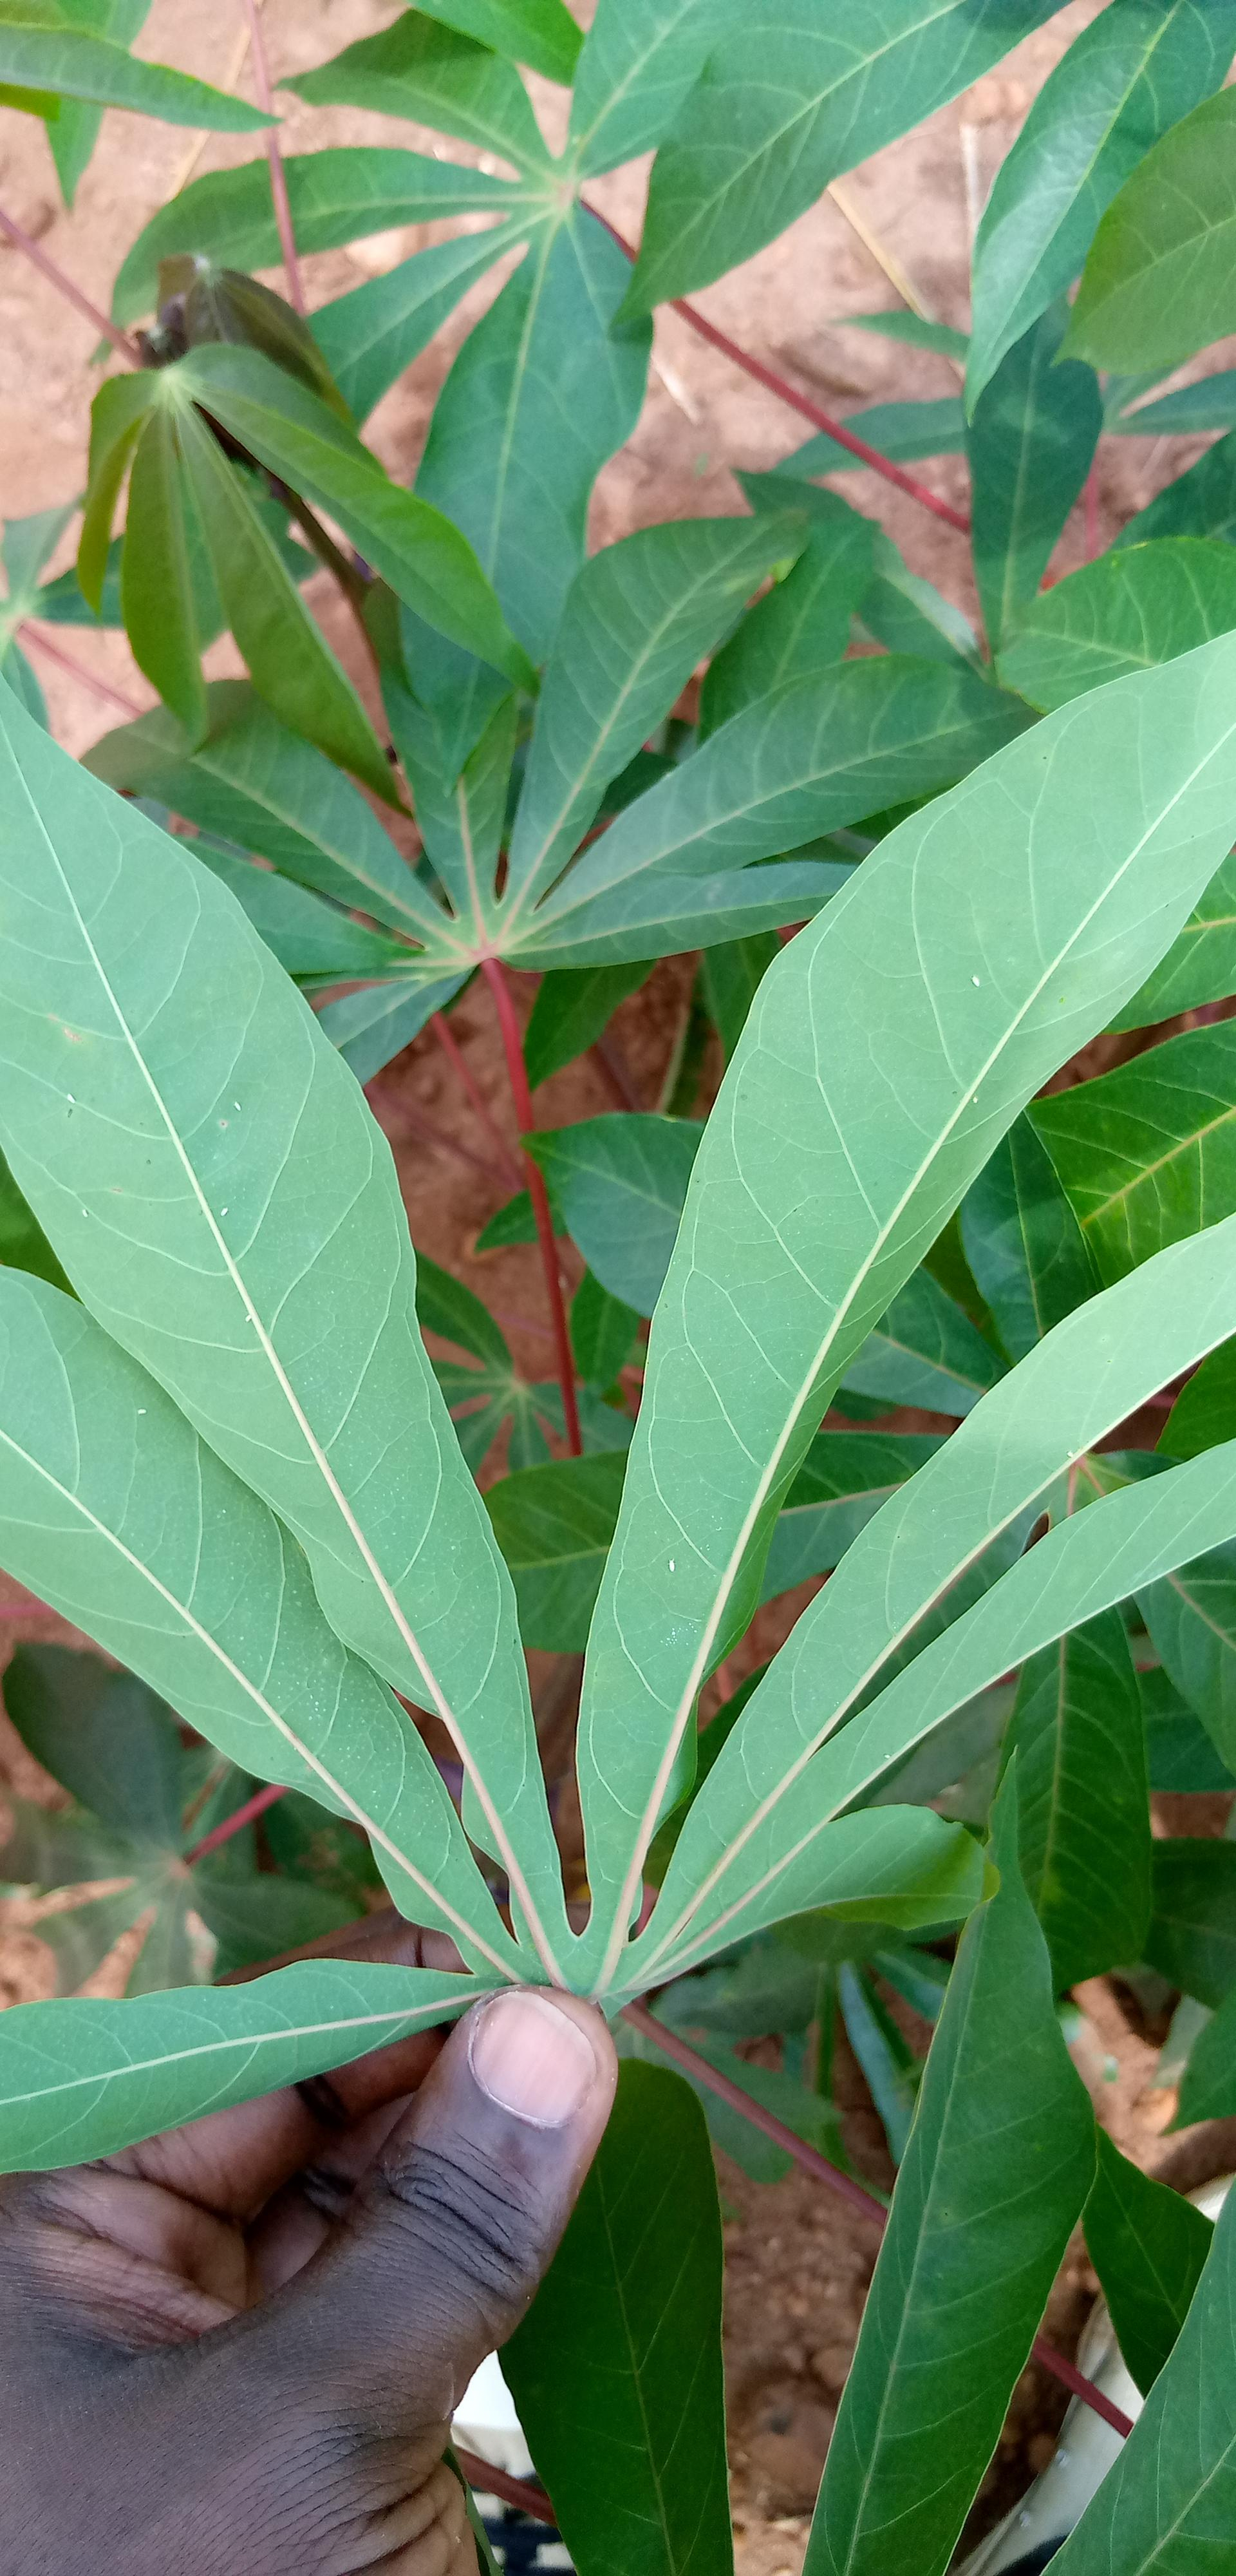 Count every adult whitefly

8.